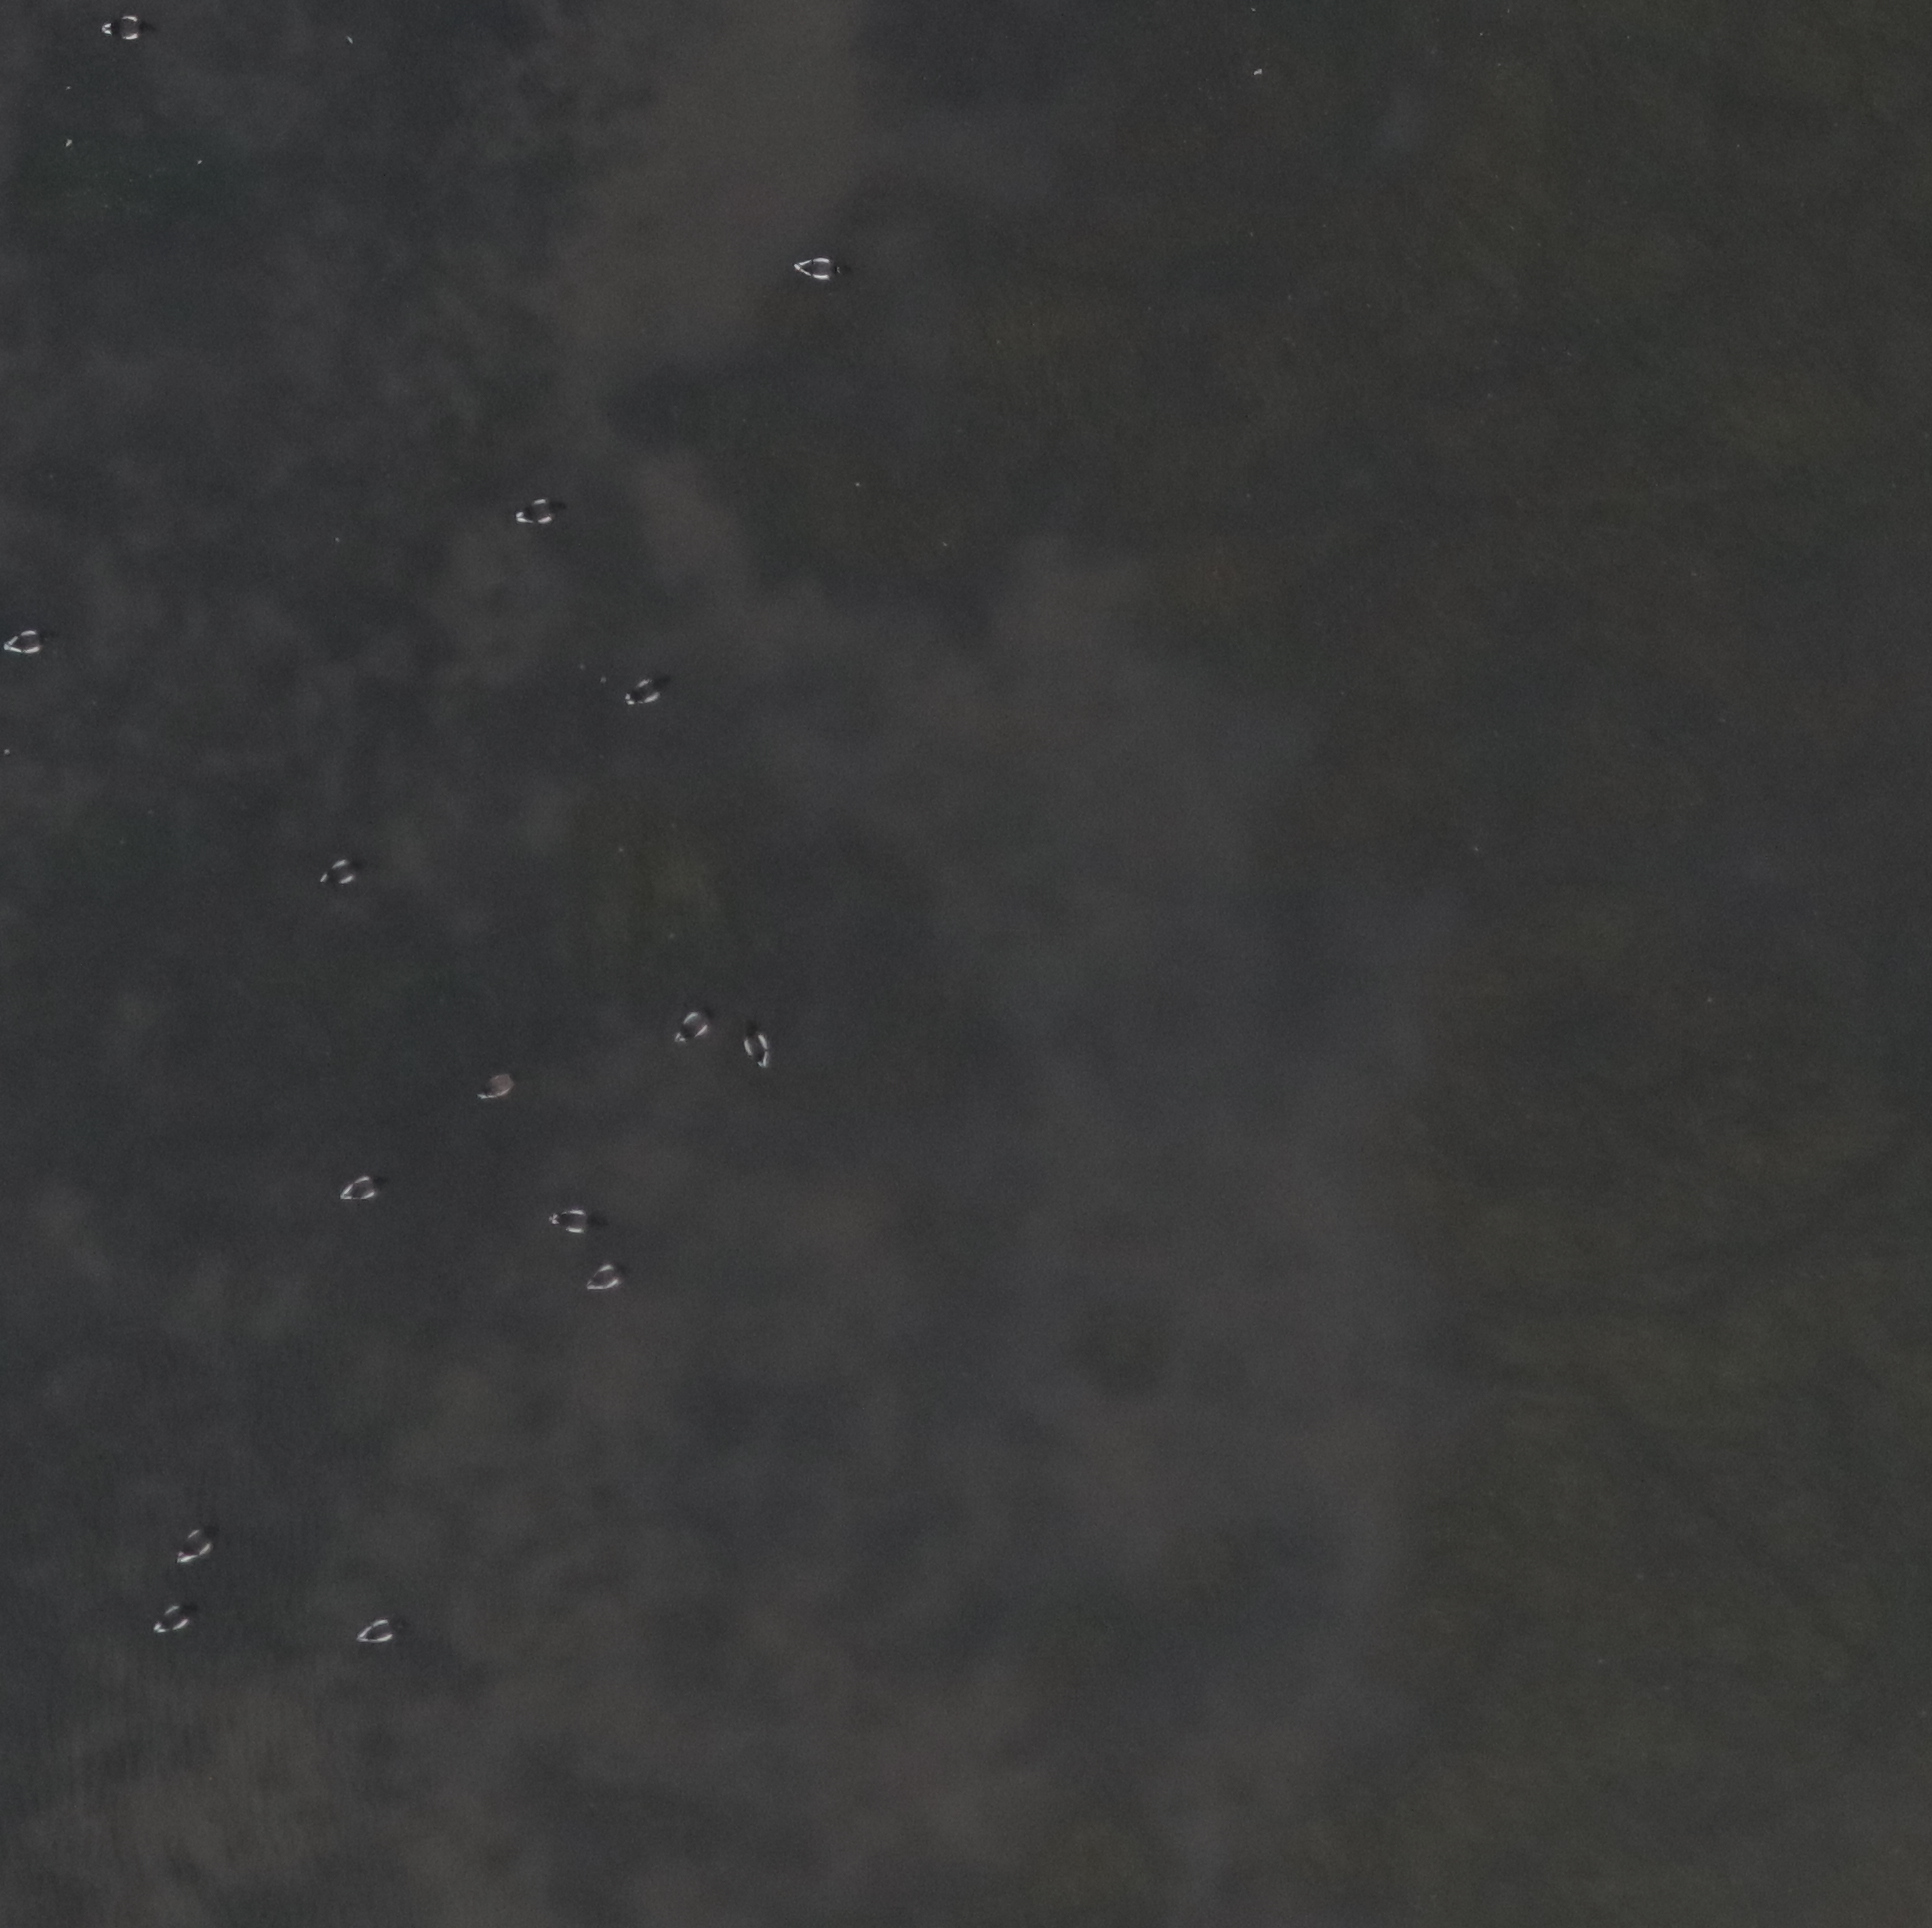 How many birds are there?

15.